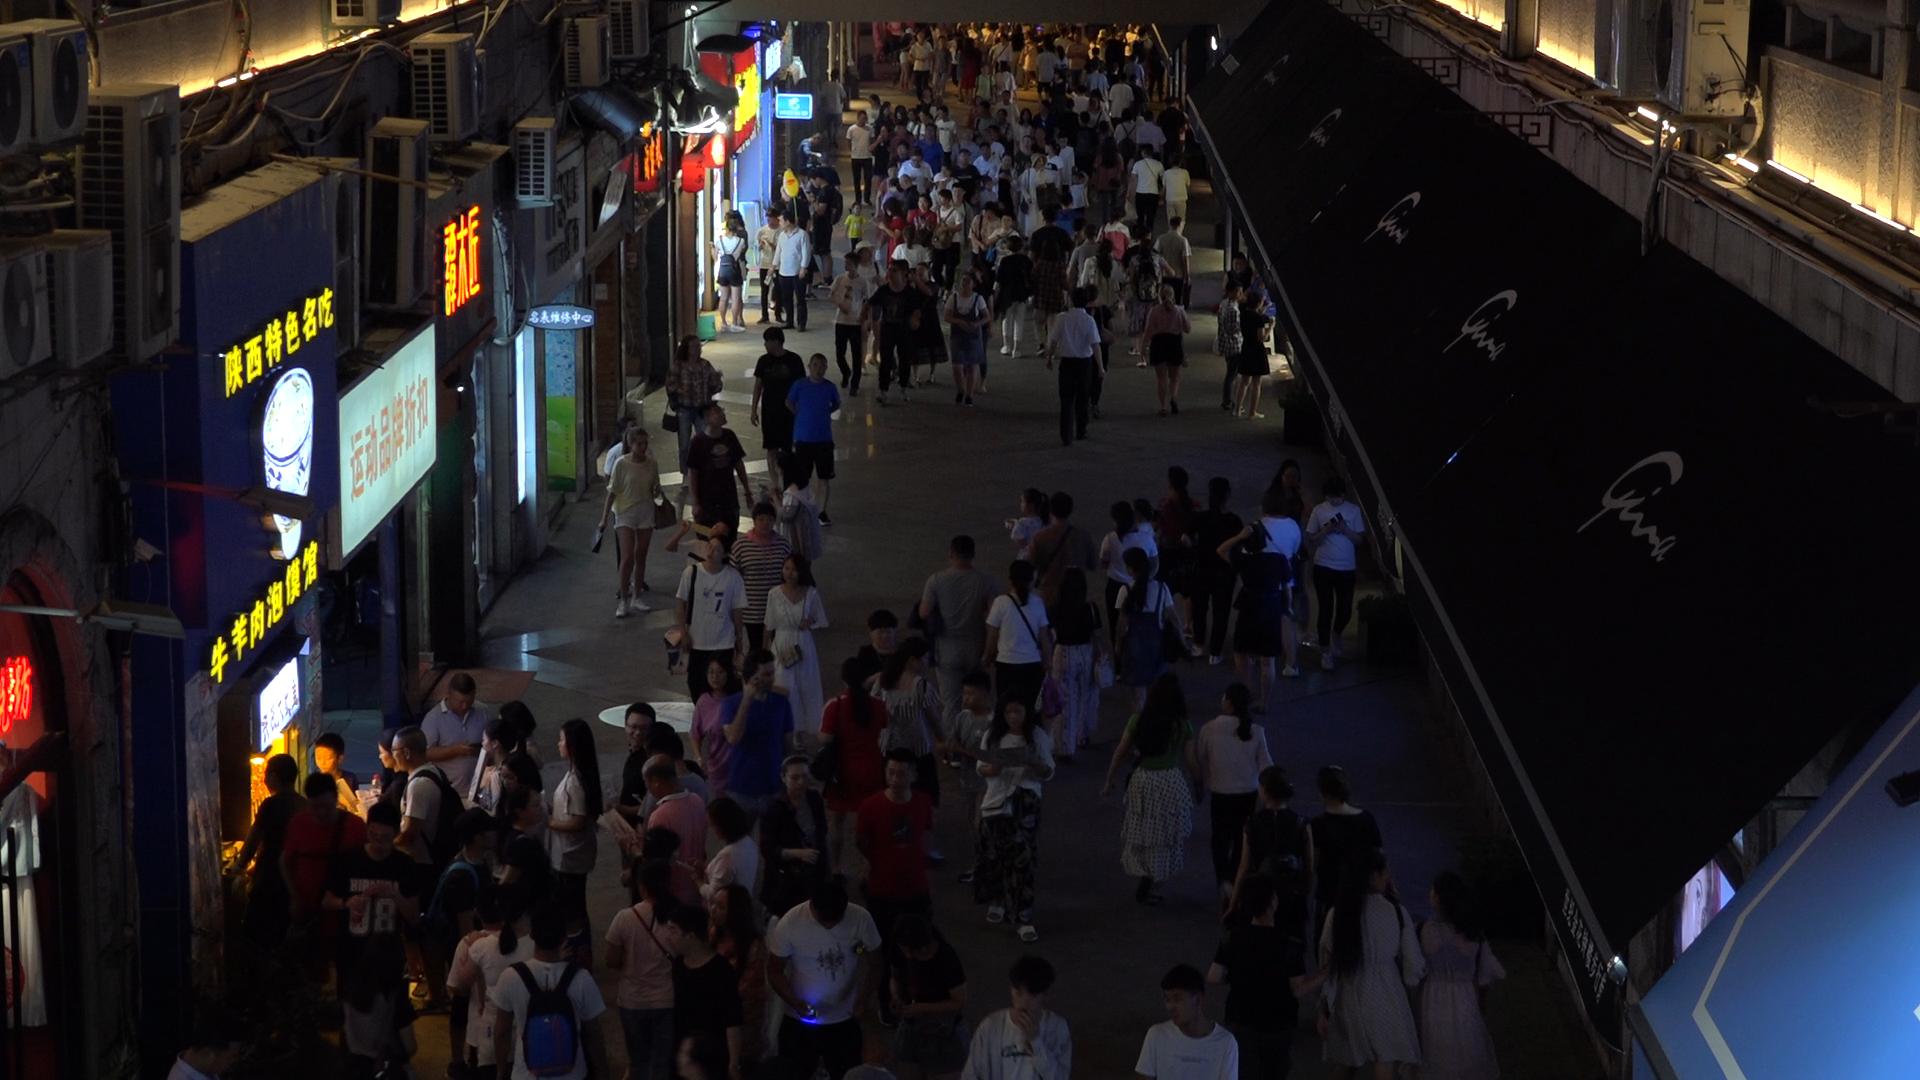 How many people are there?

190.